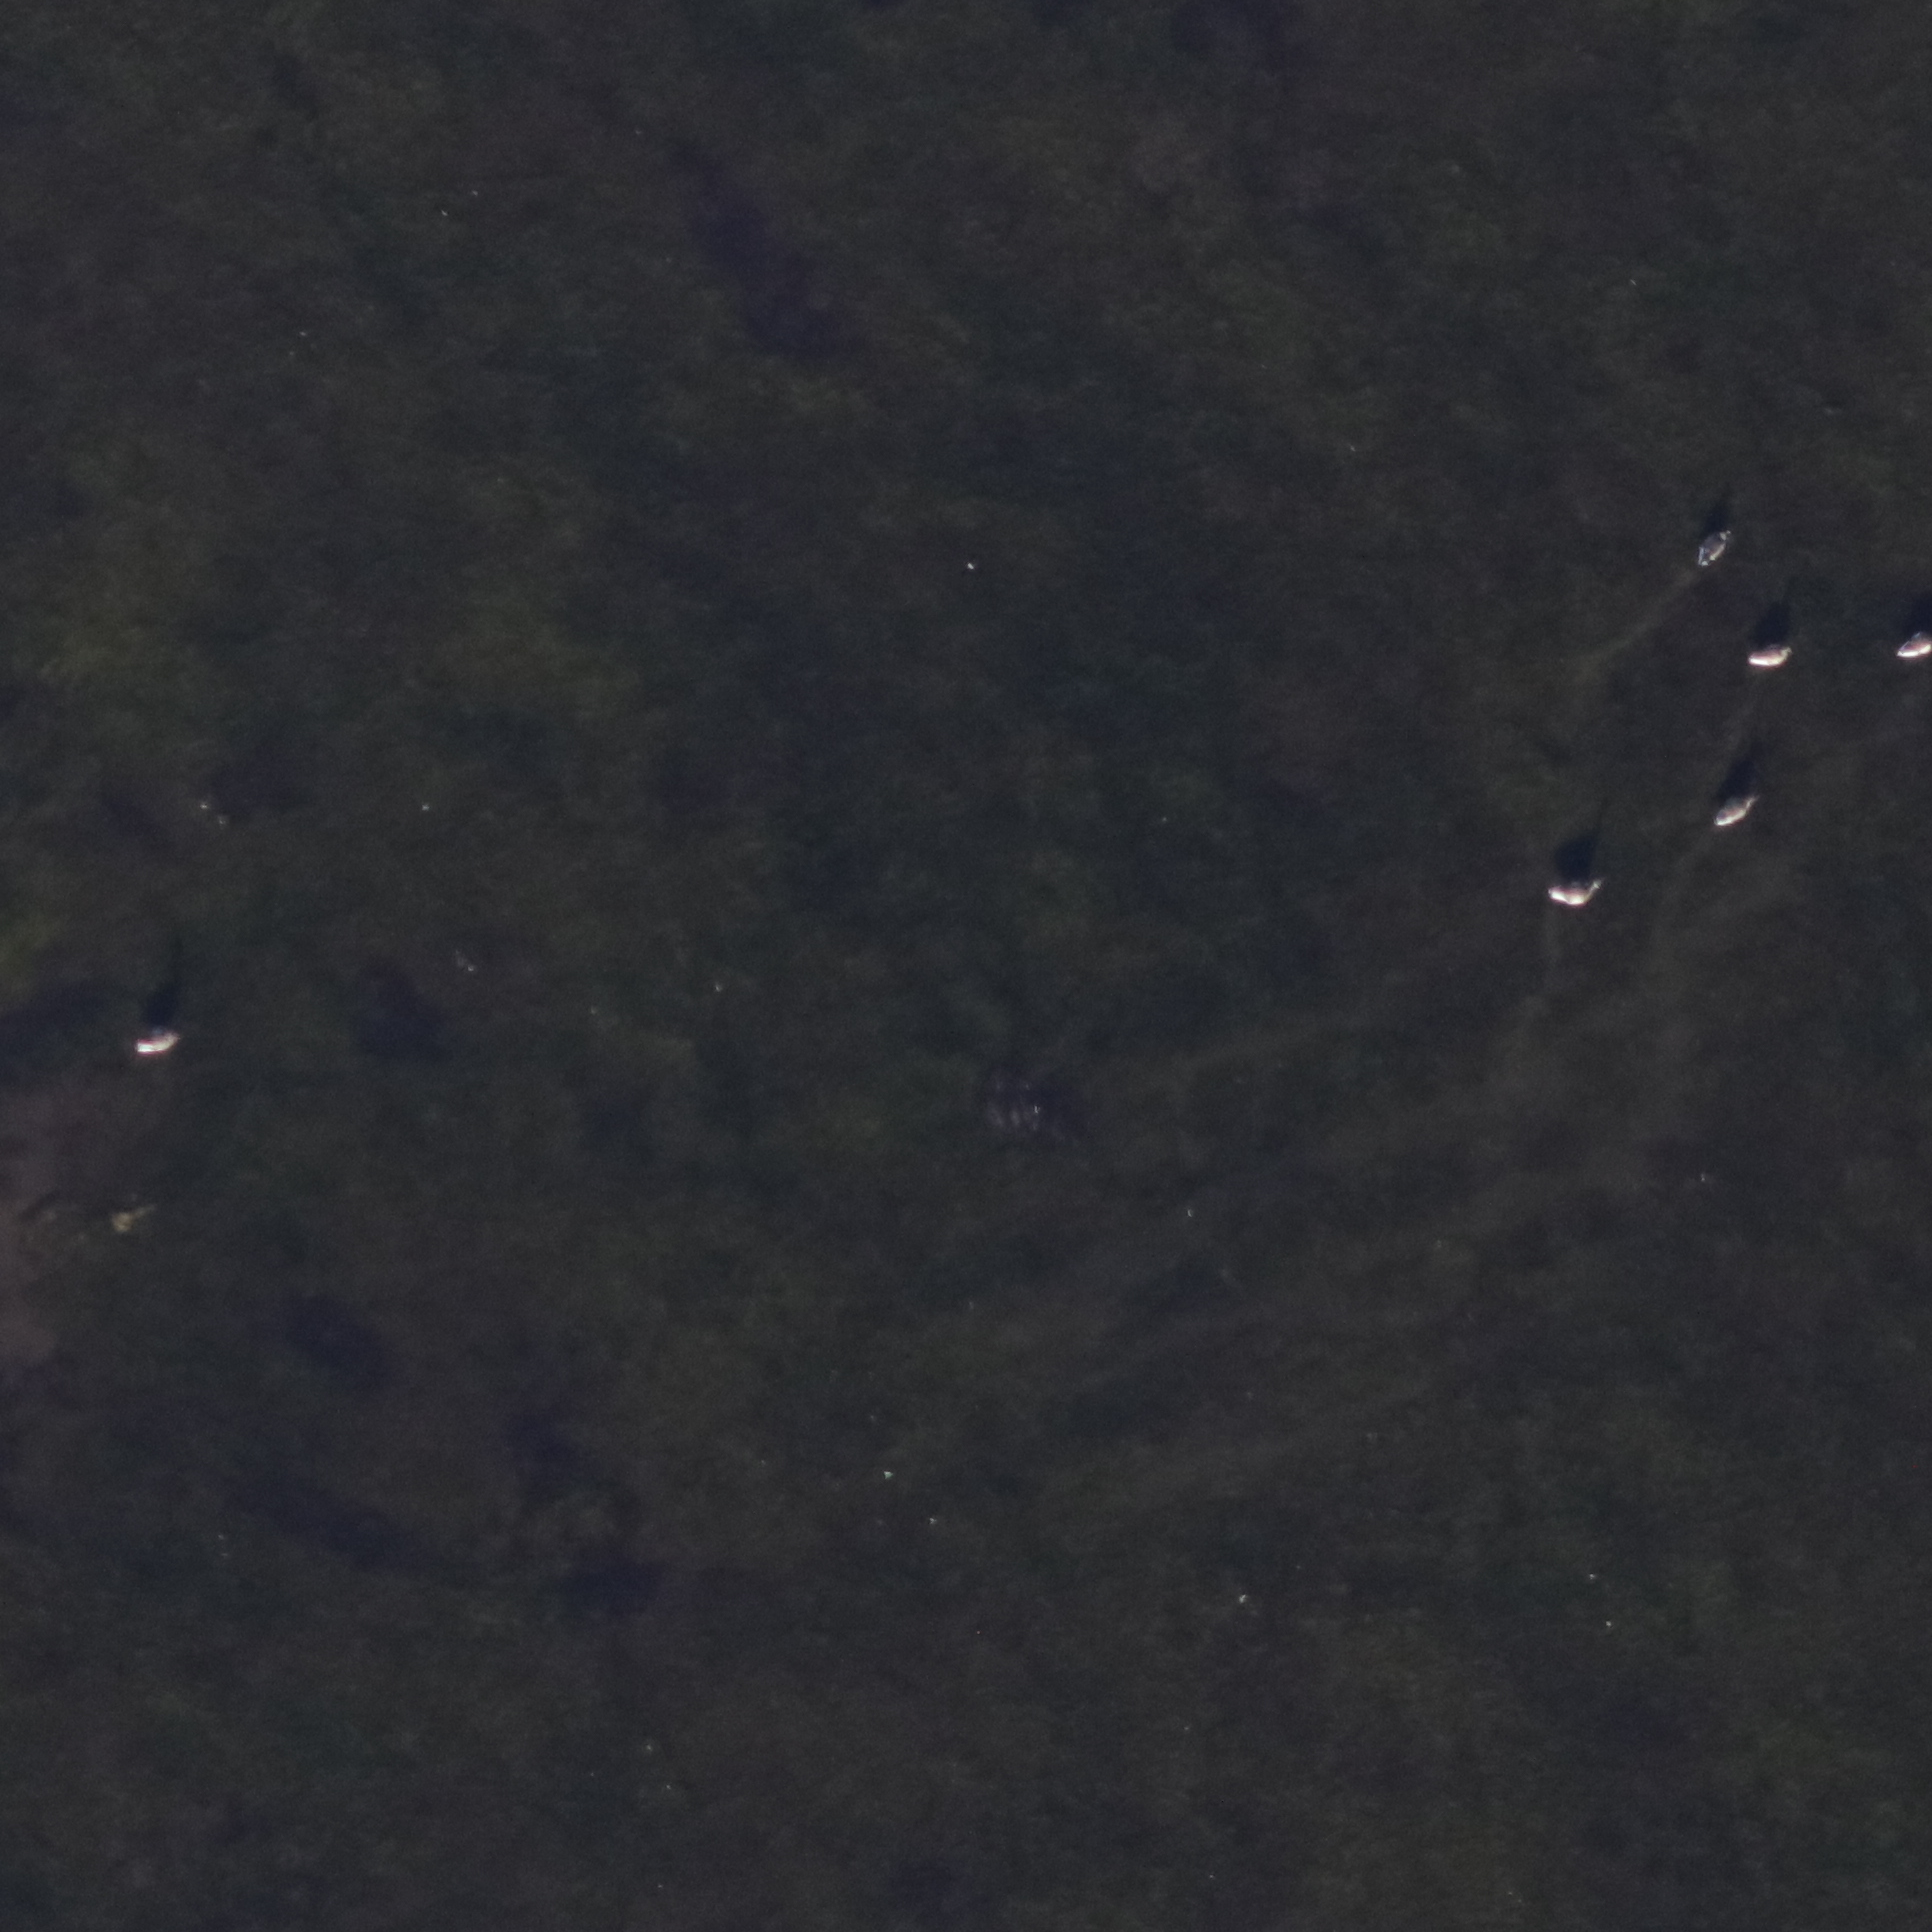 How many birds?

6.